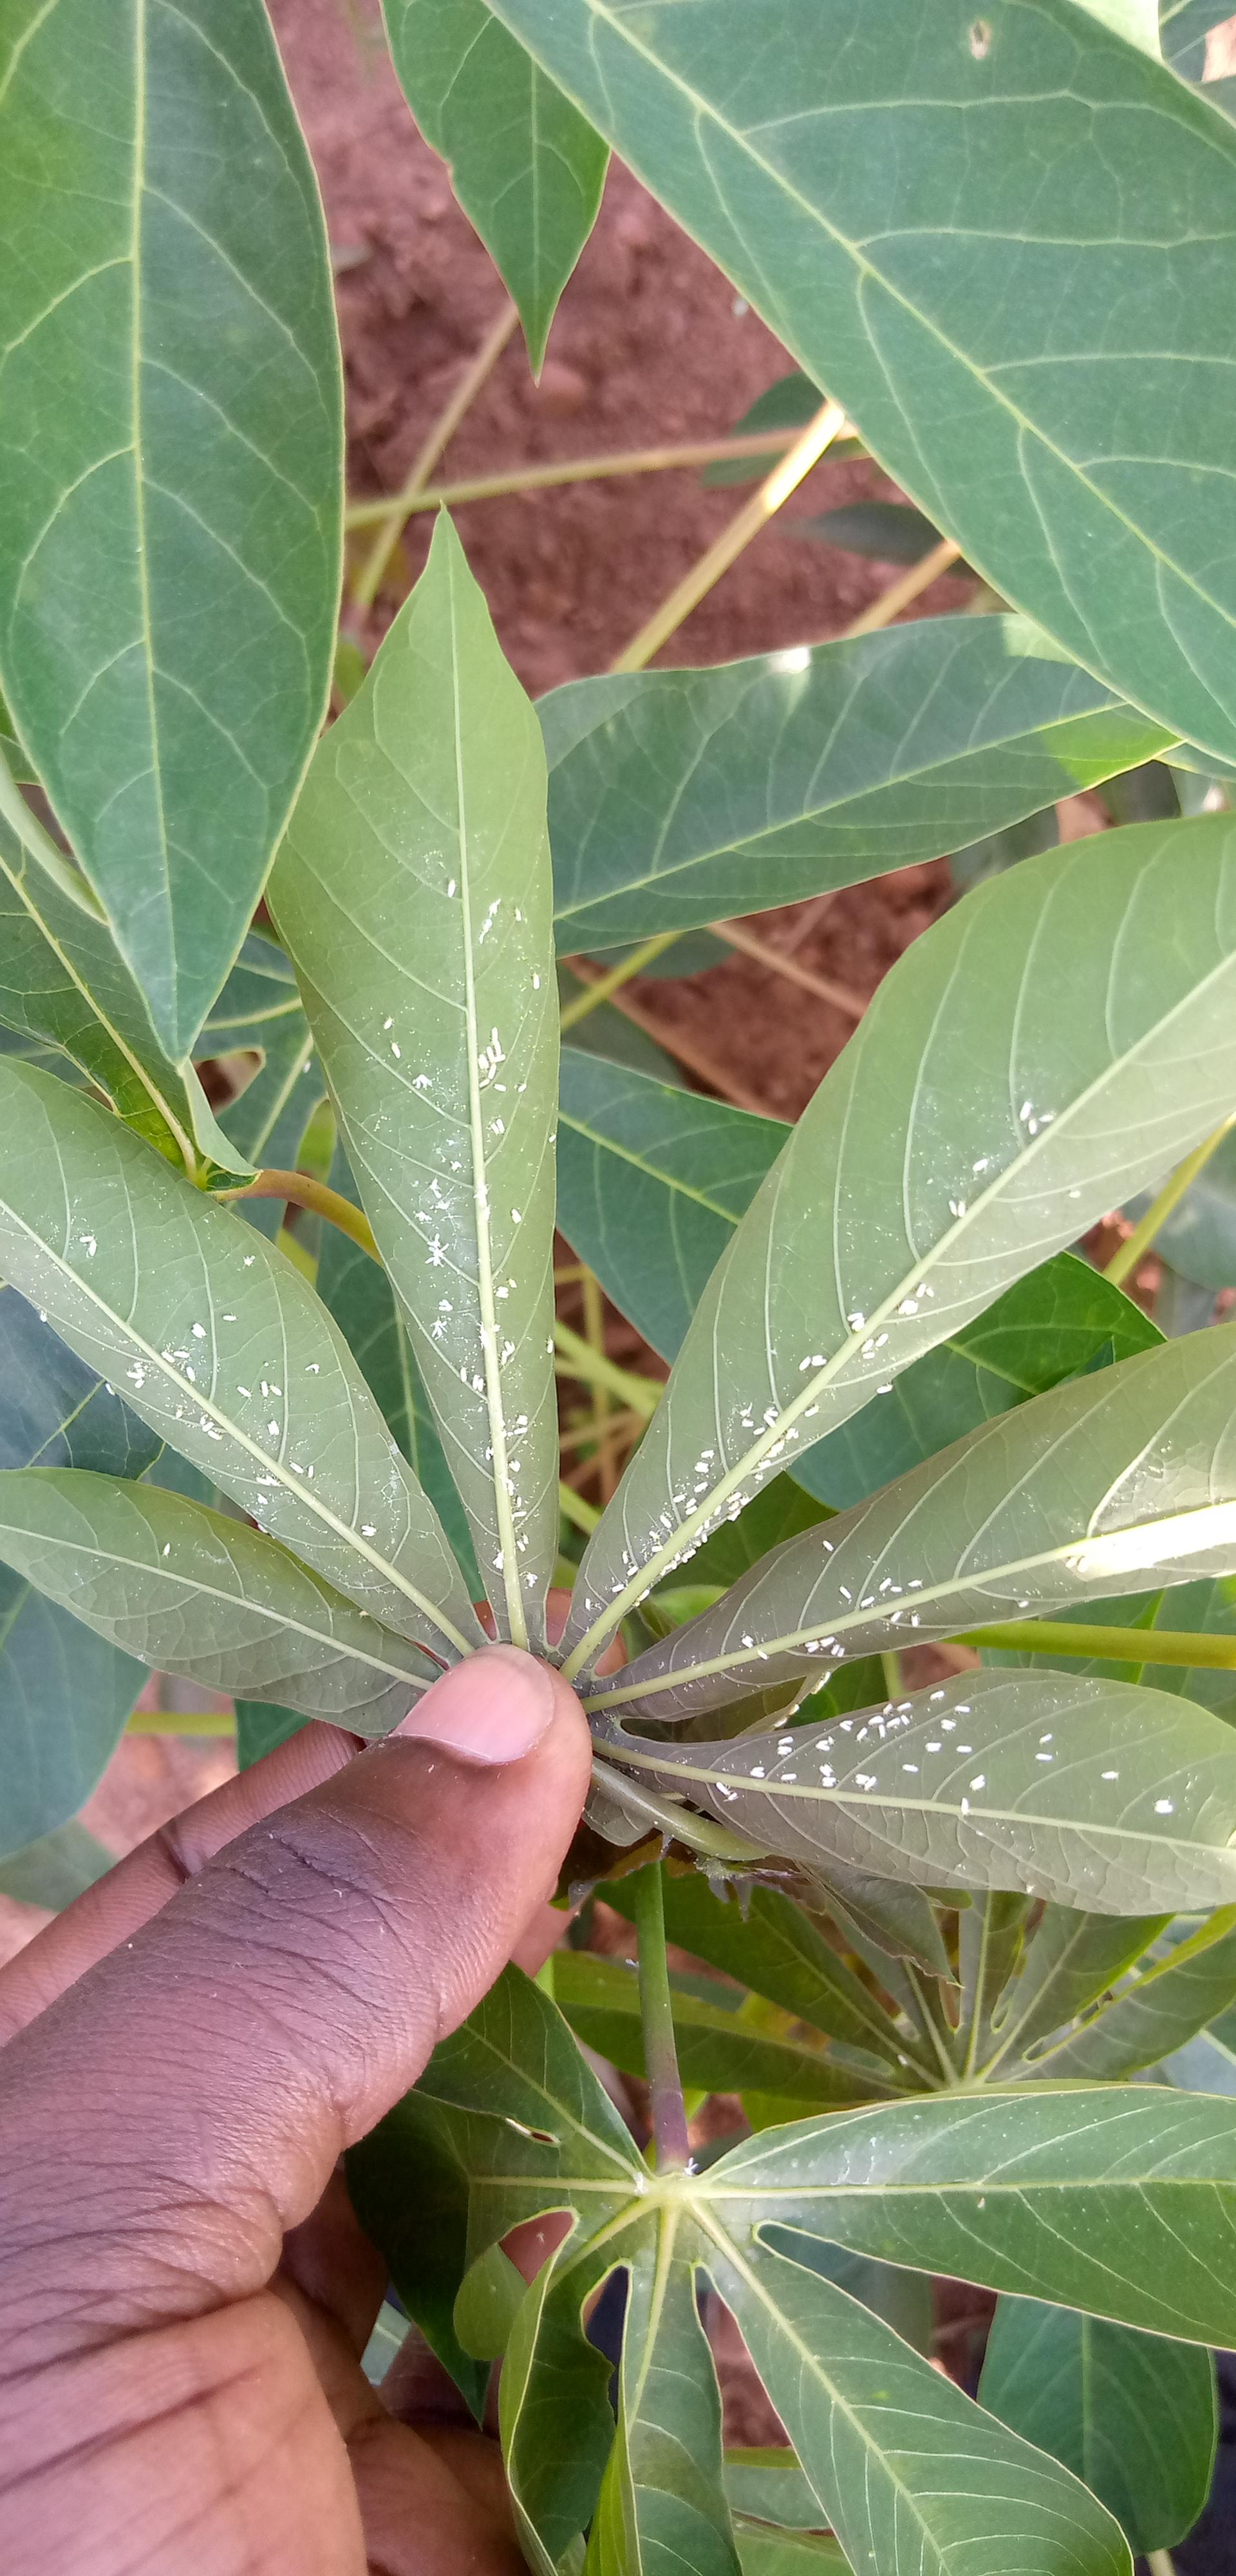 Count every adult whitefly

215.